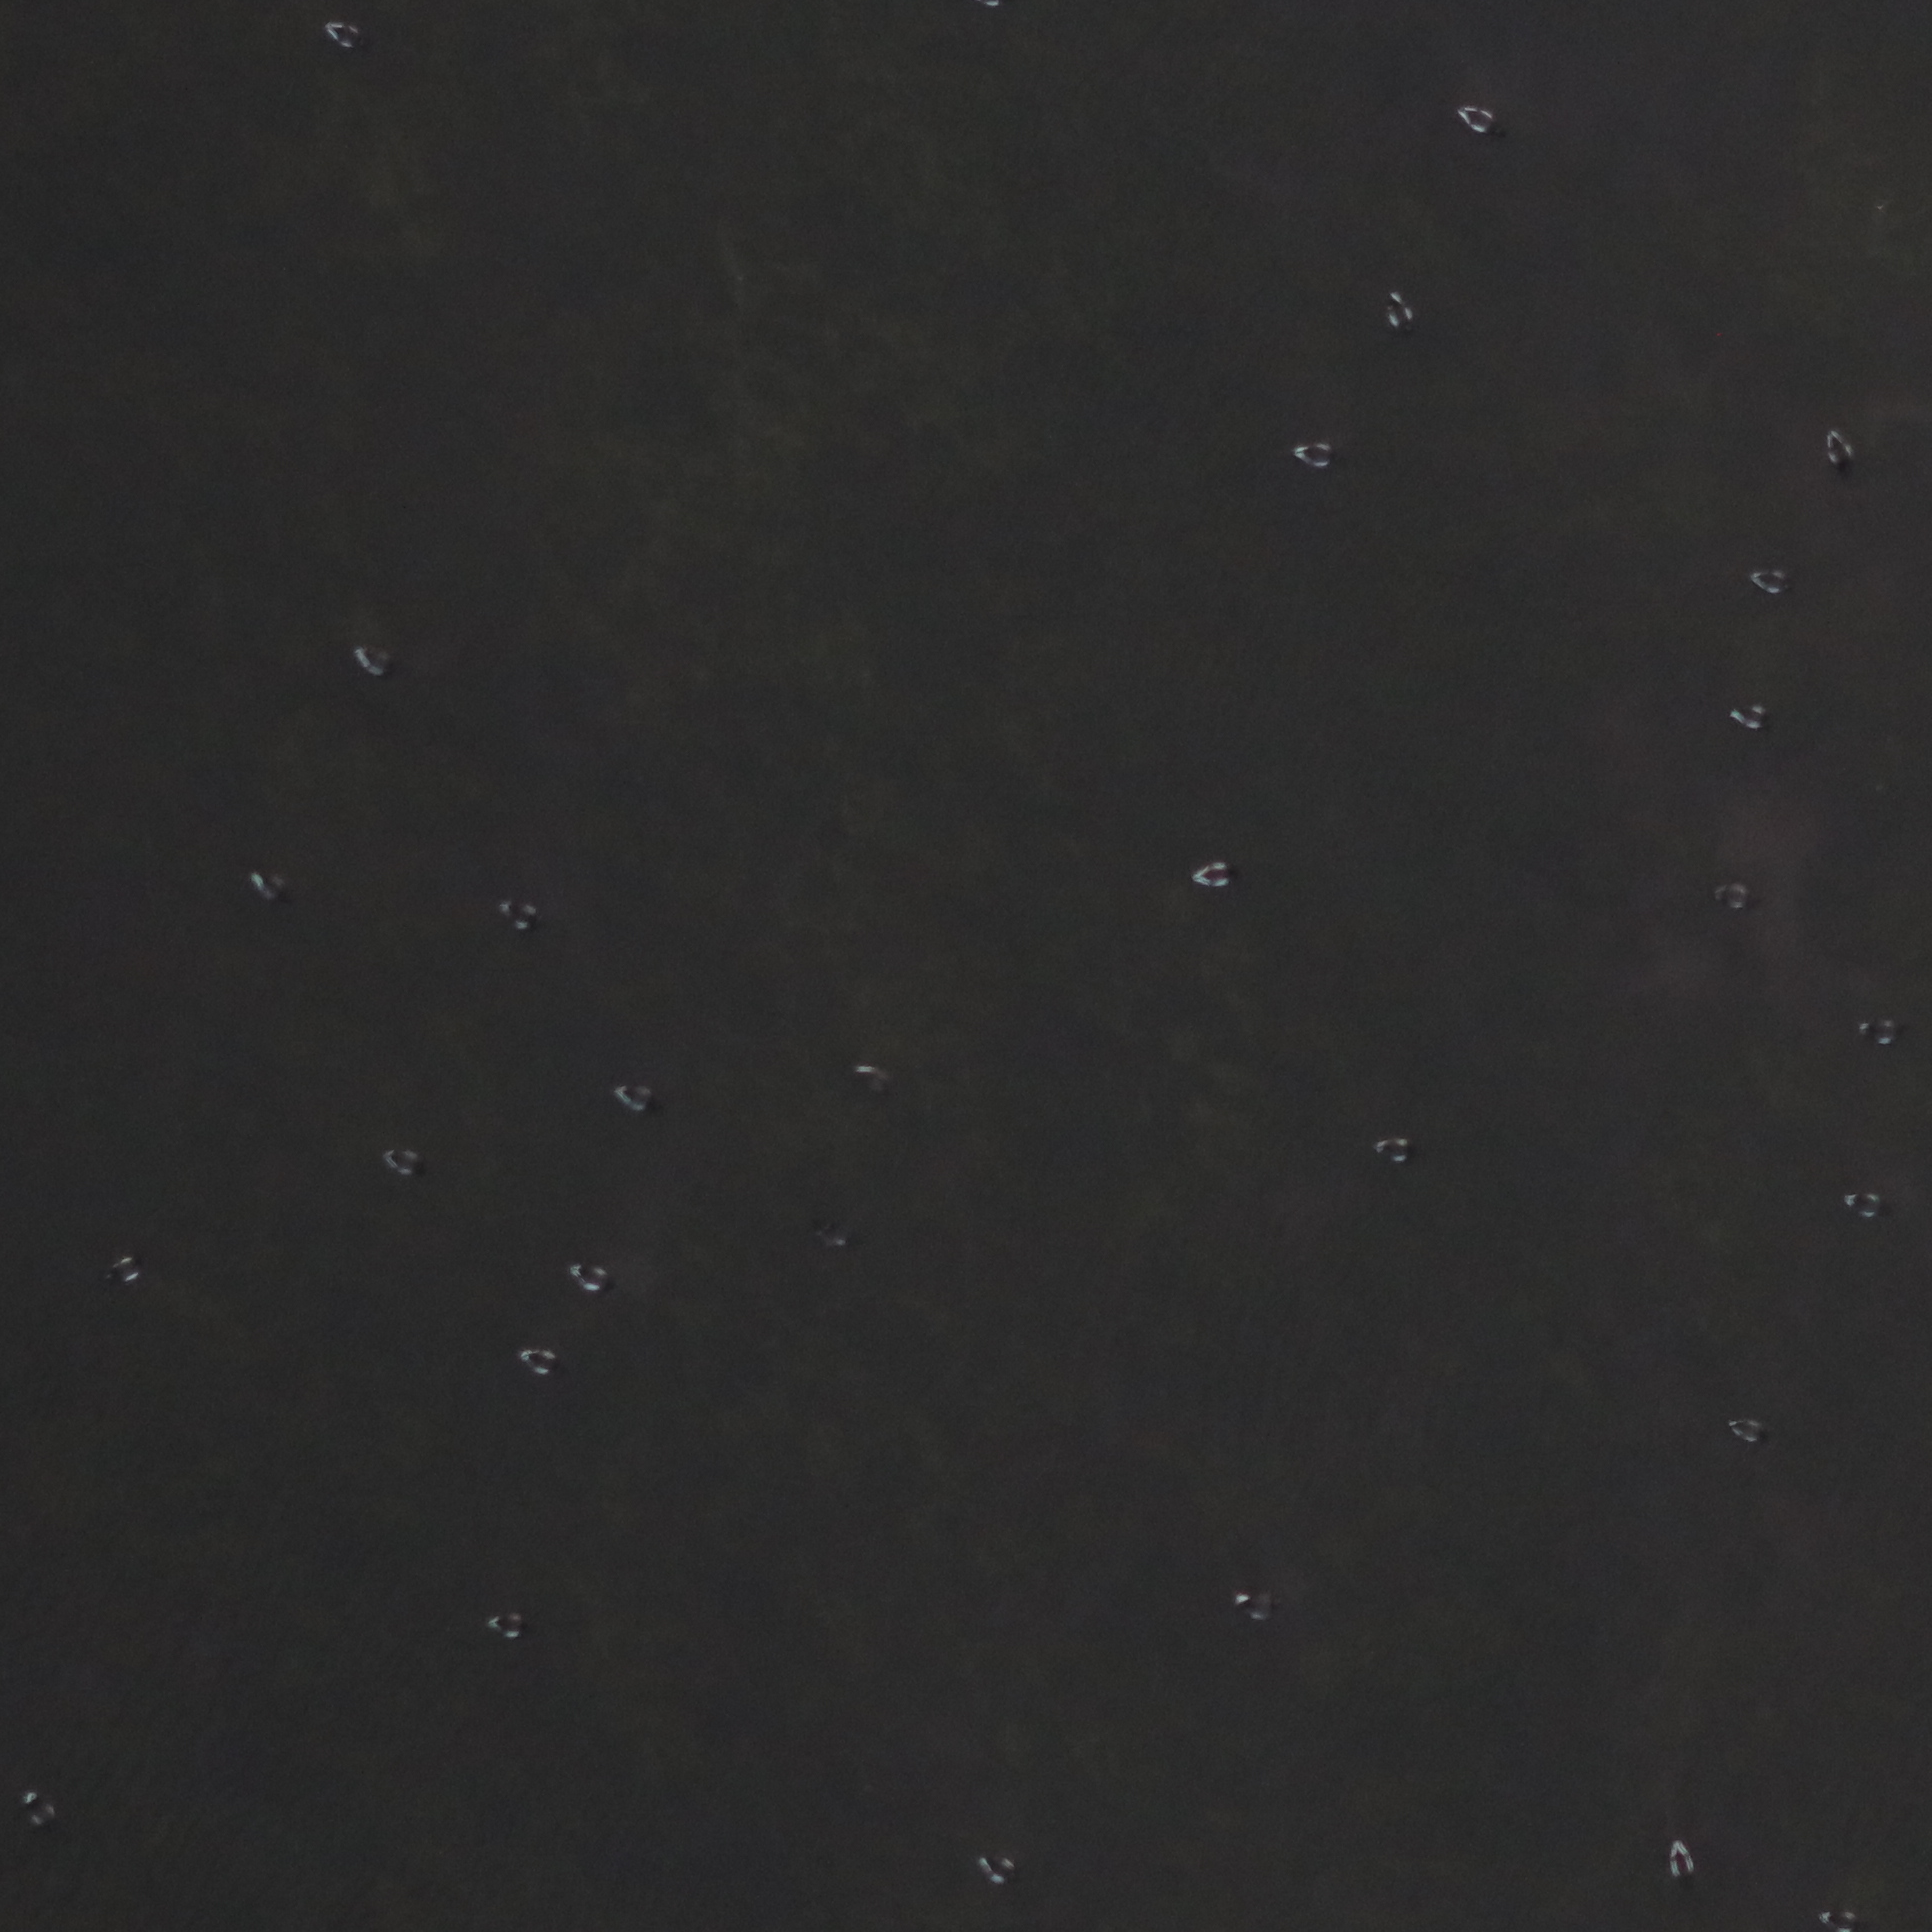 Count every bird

29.